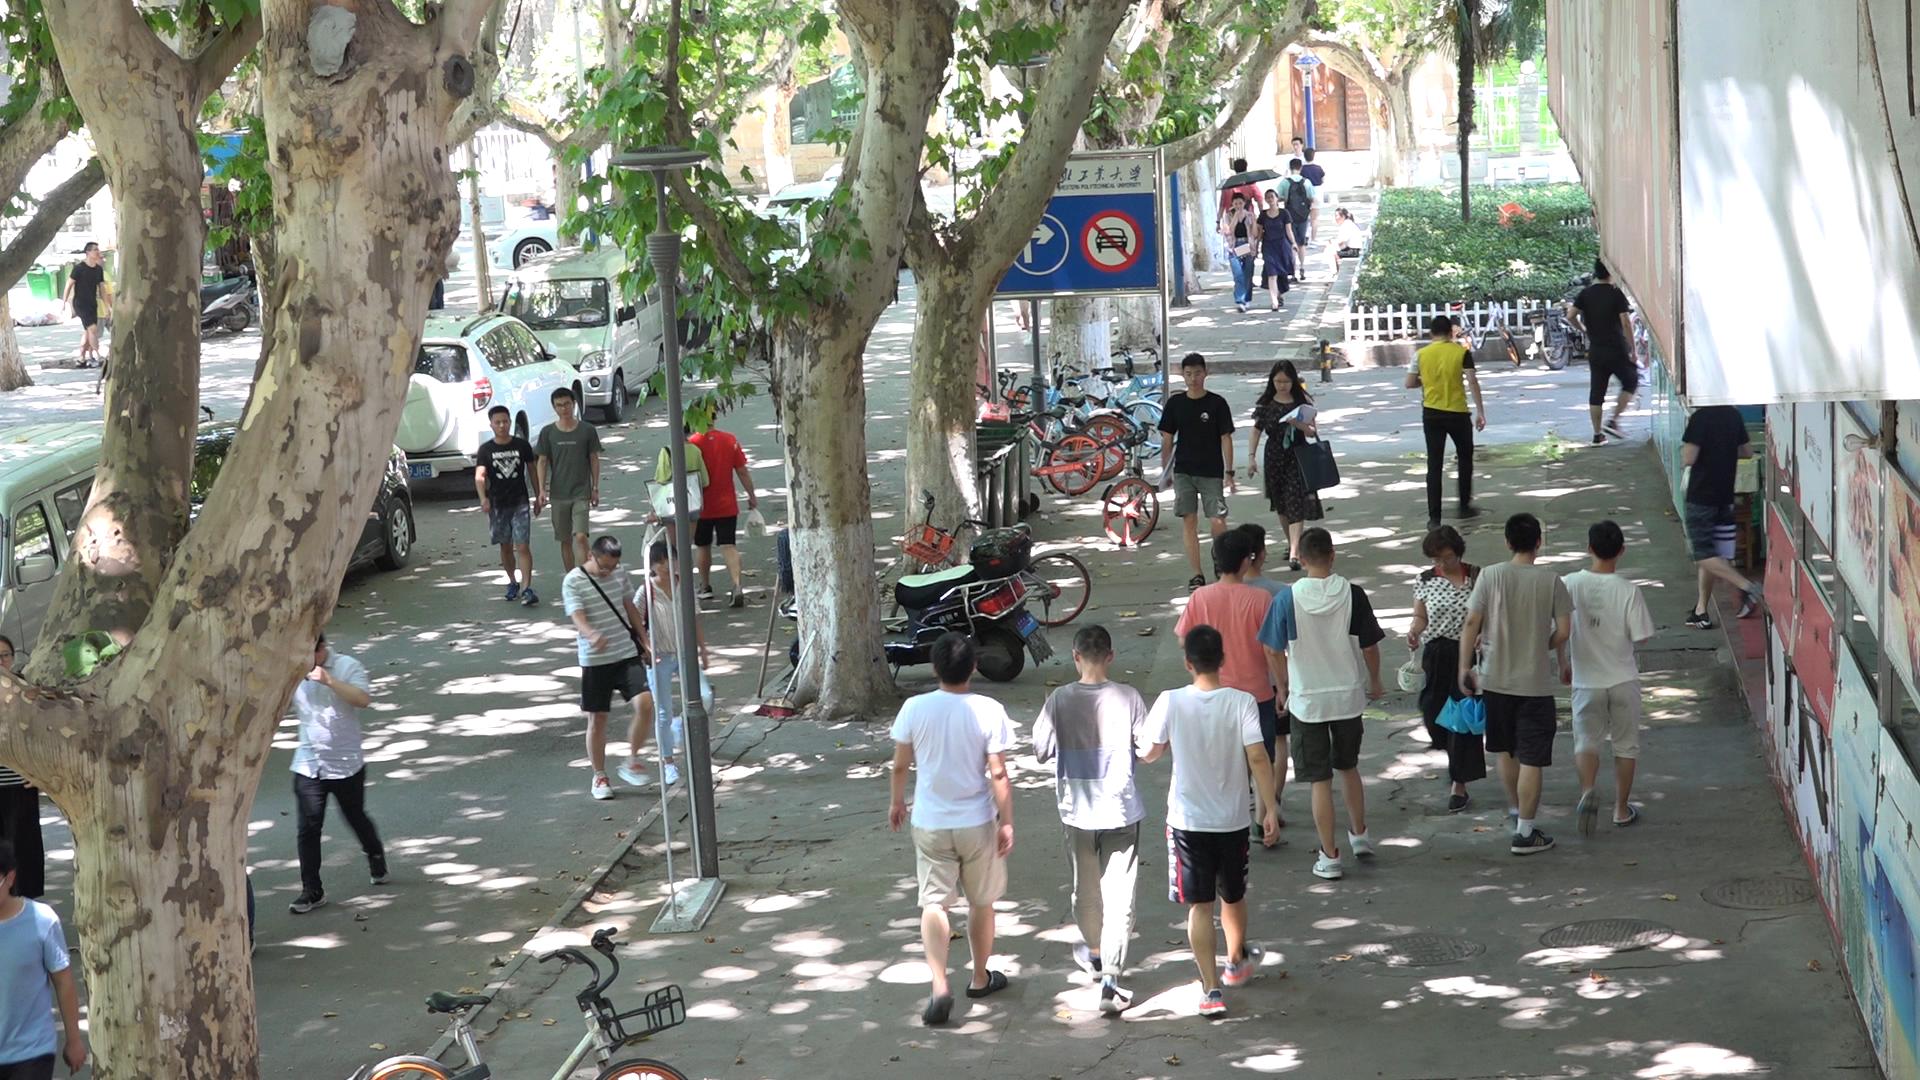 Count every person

31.